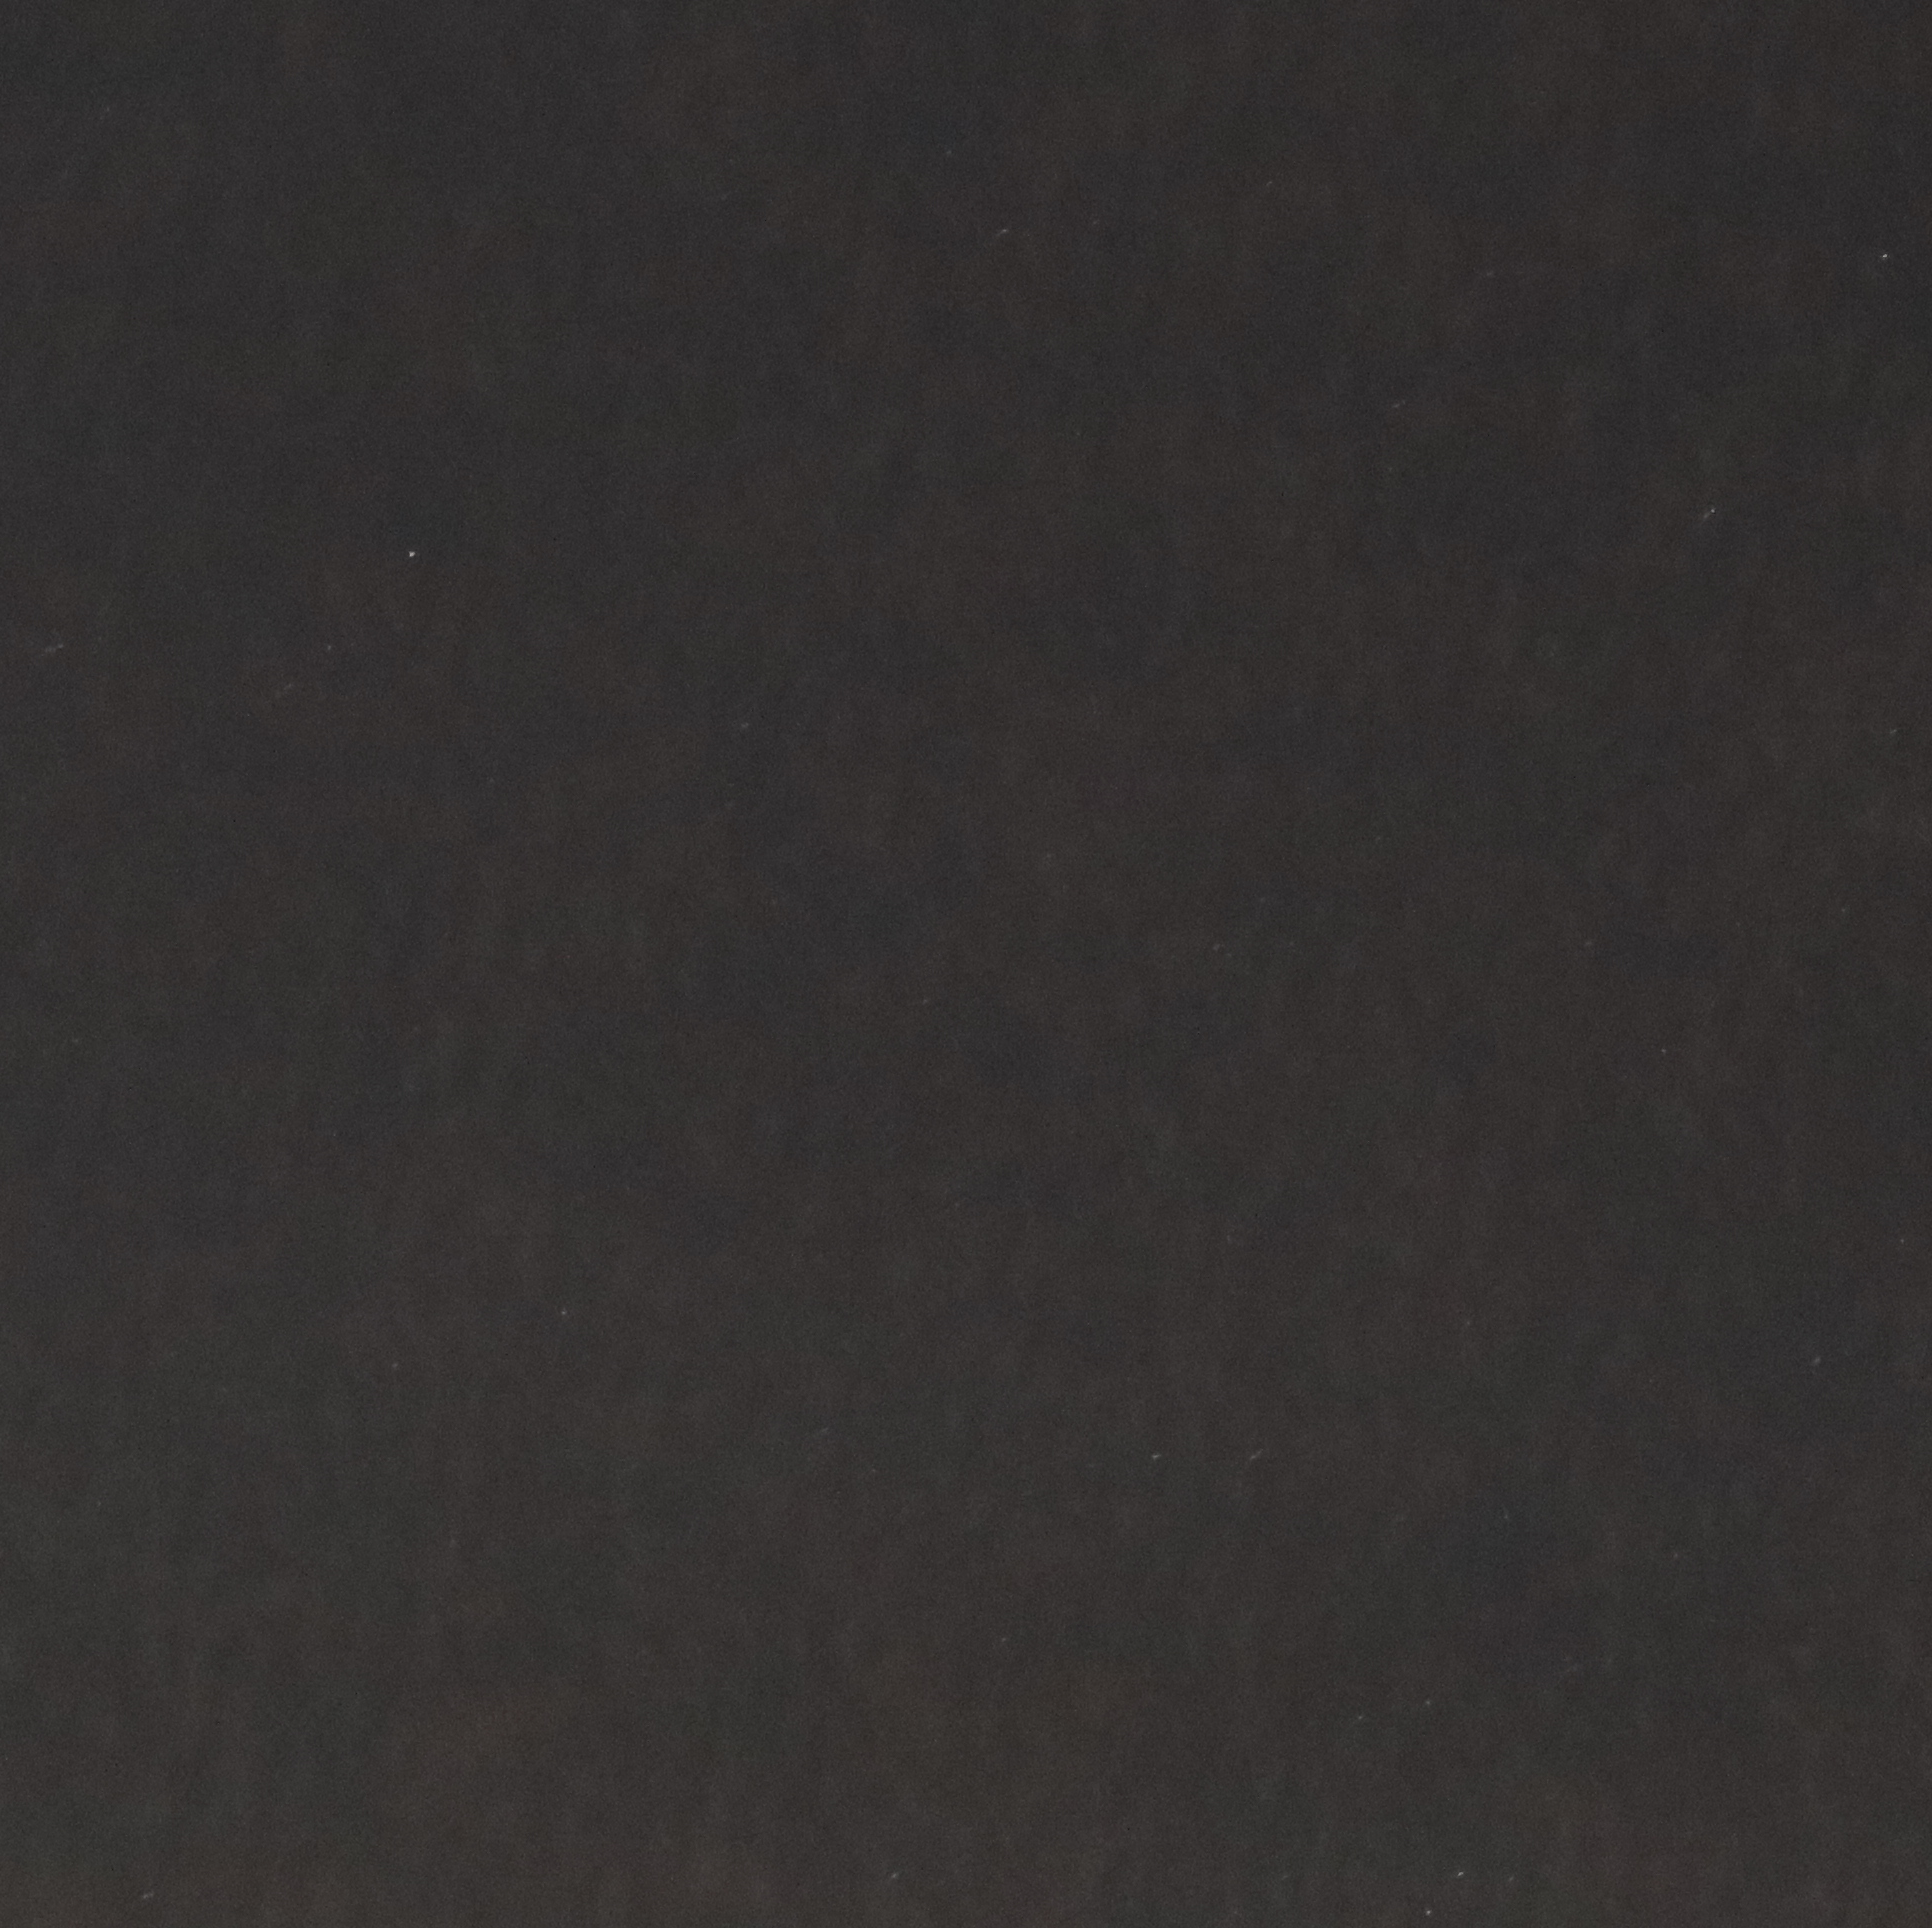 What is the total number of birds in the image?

0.